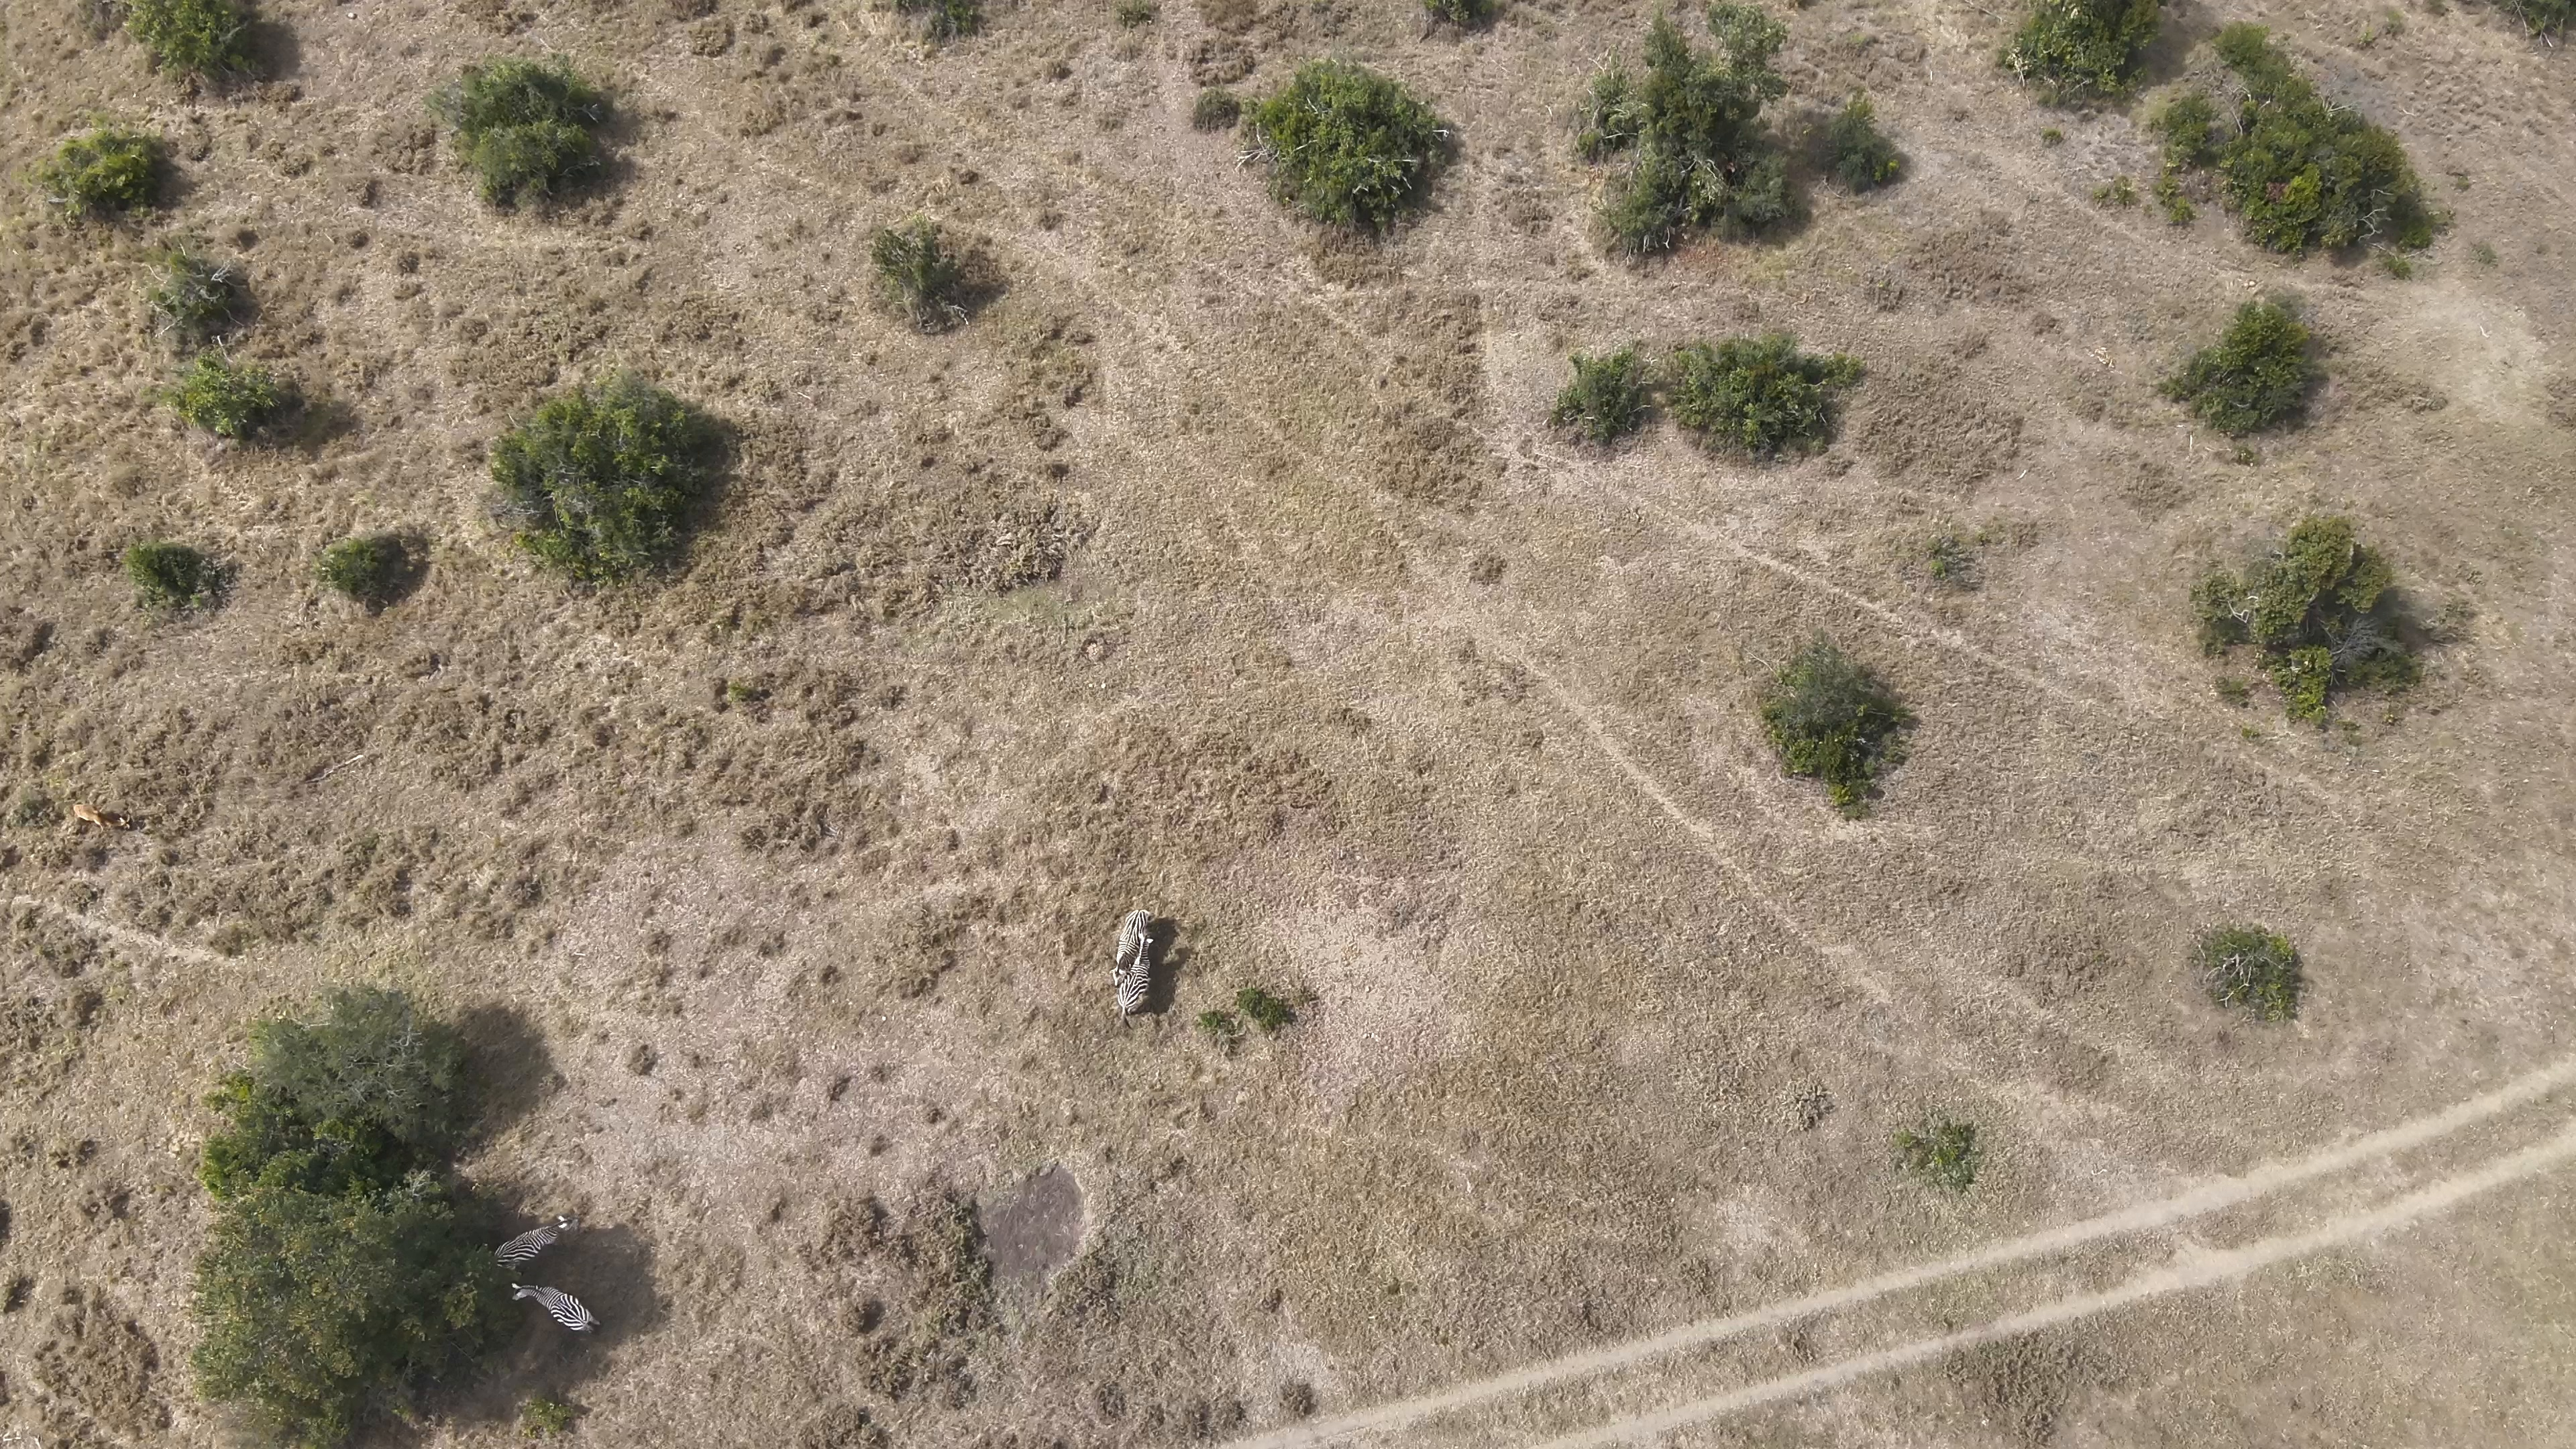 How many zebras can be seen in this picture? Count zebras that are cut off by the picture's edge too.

4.